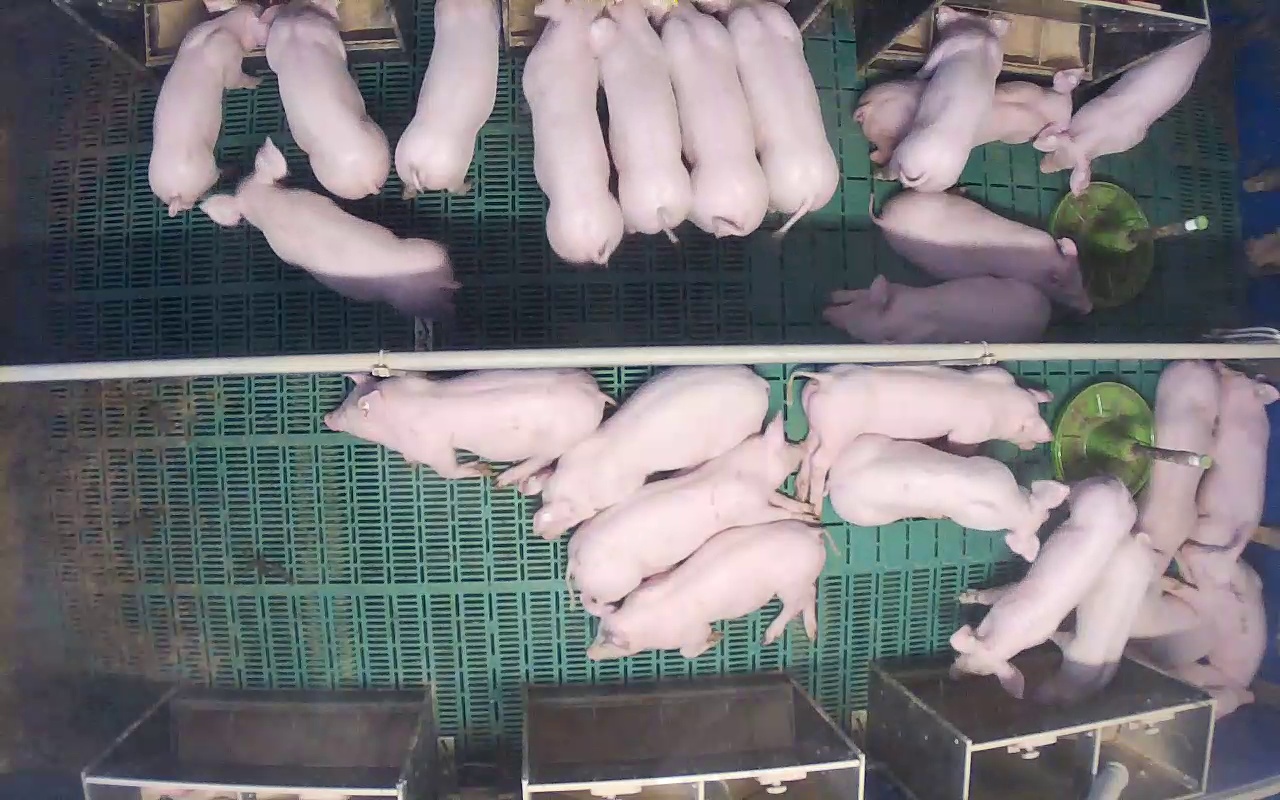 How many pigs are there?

26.